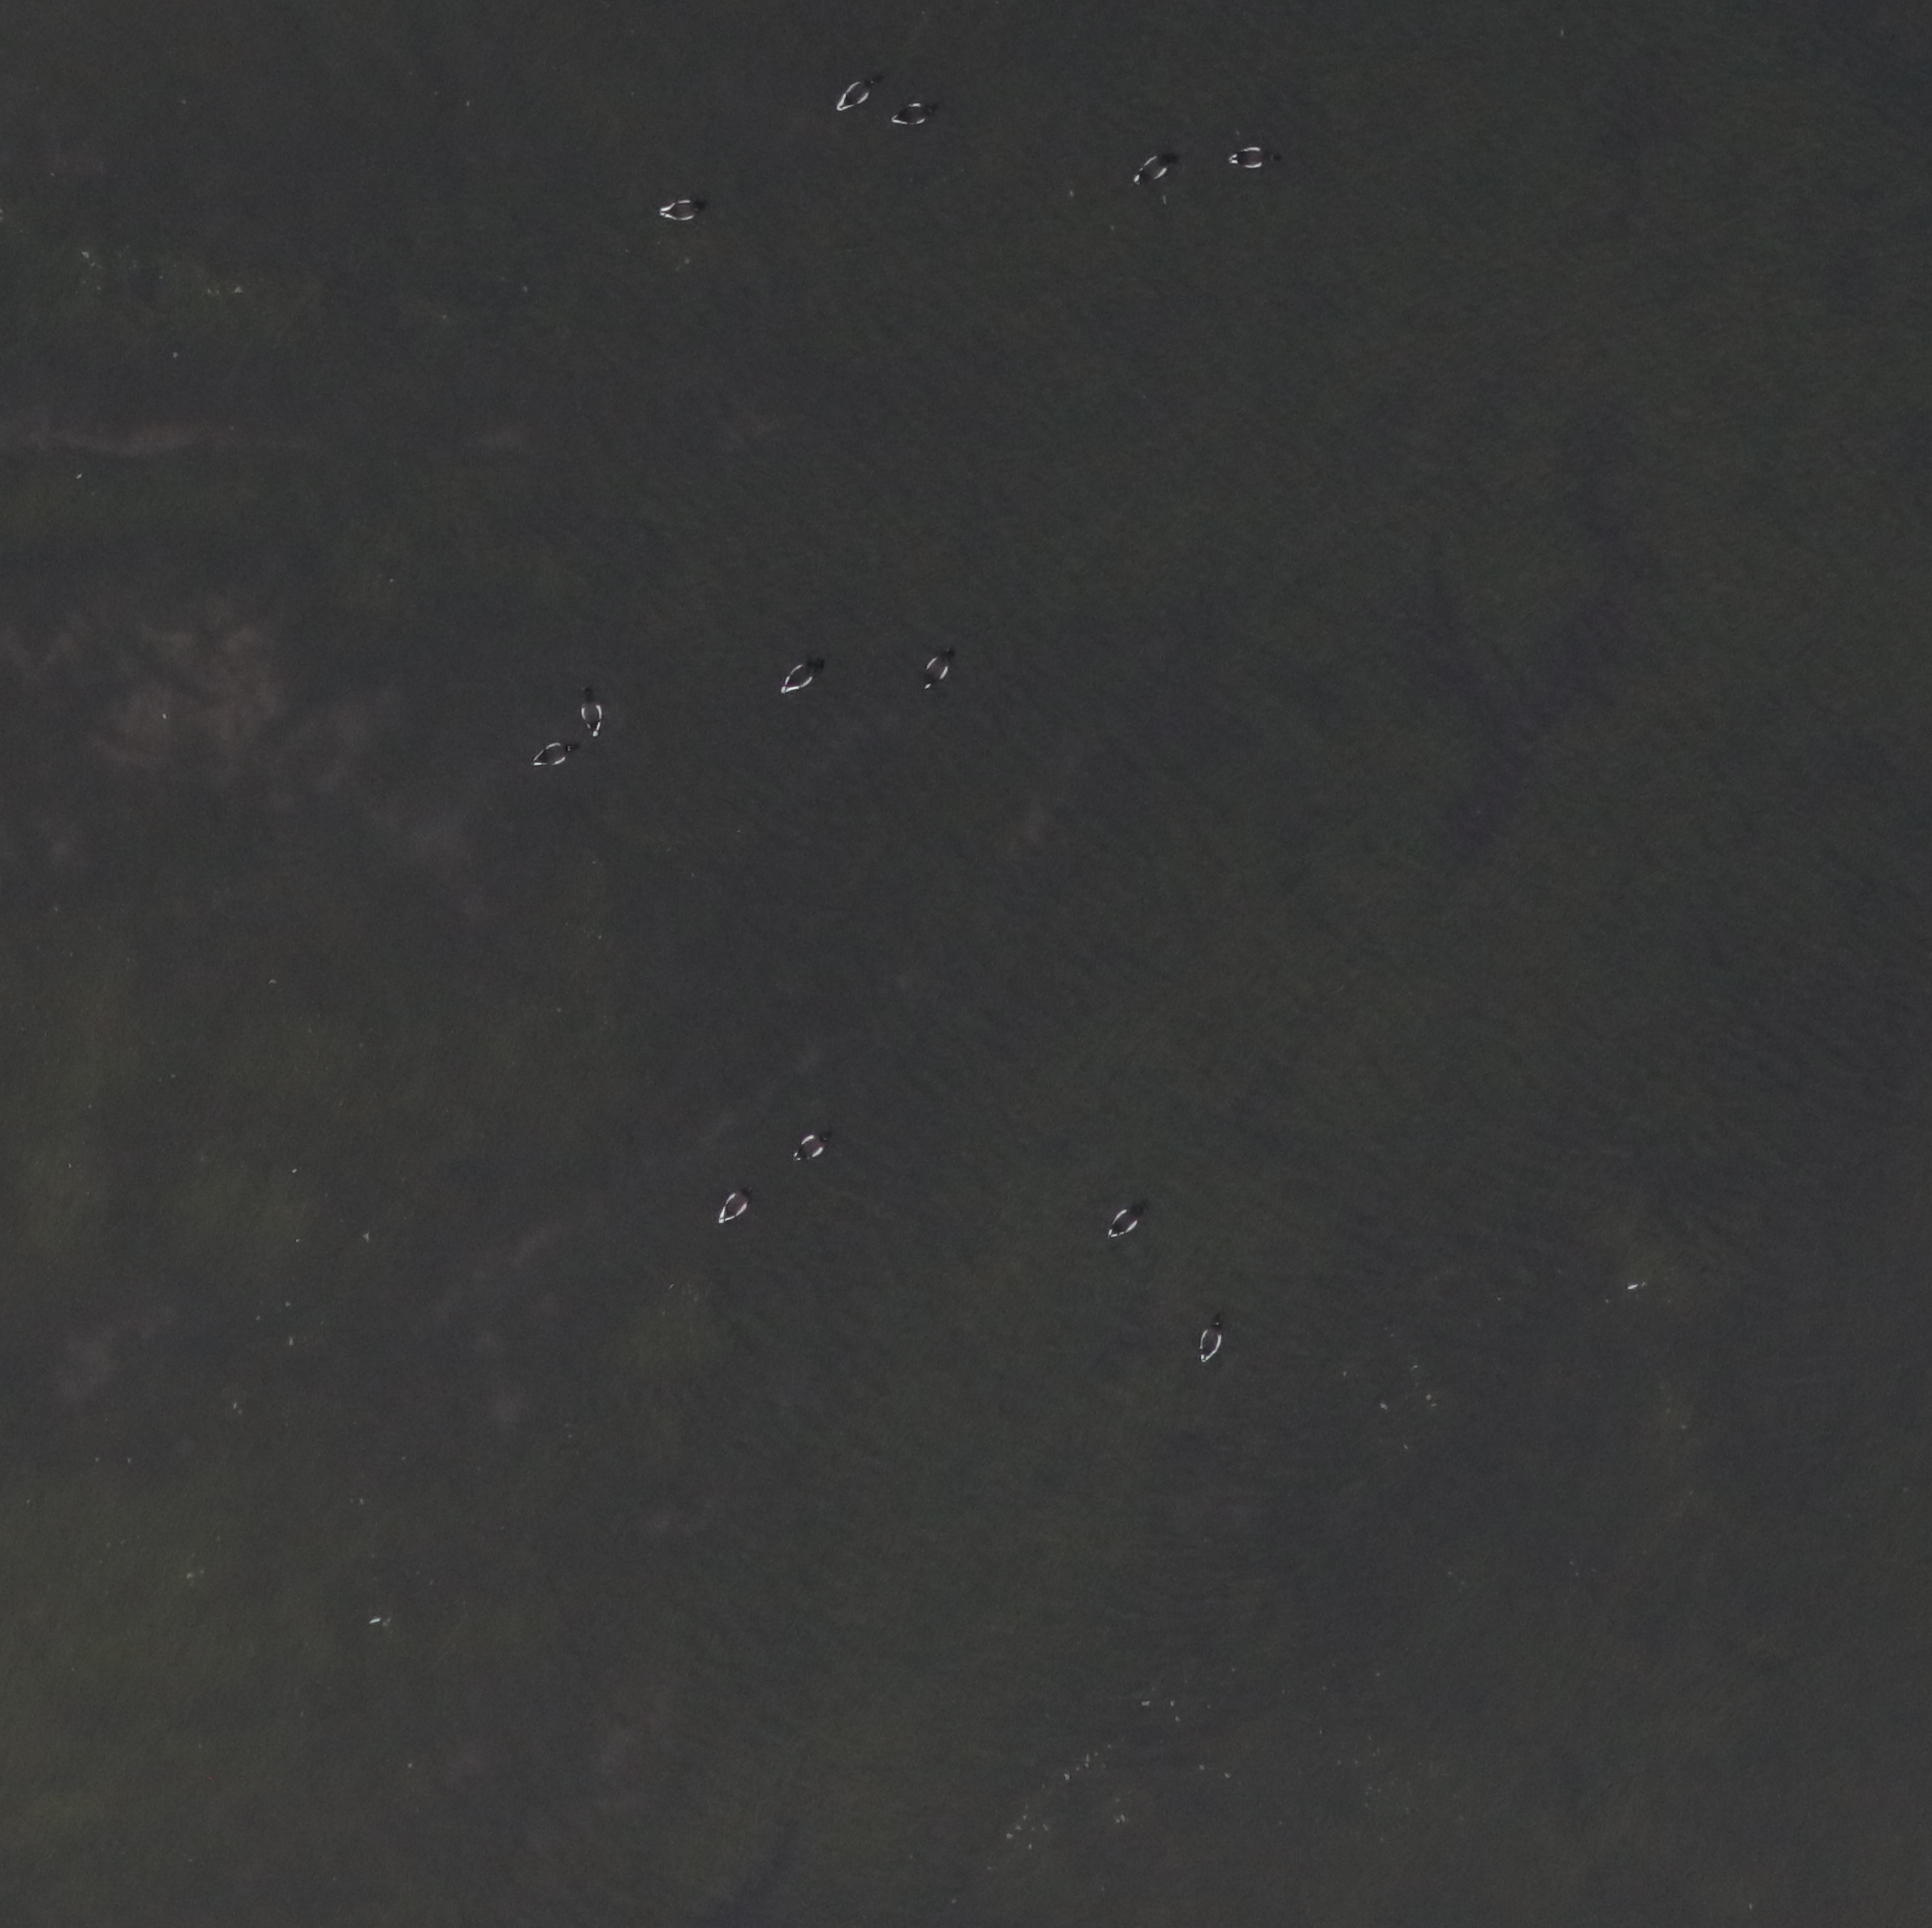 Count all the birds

13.